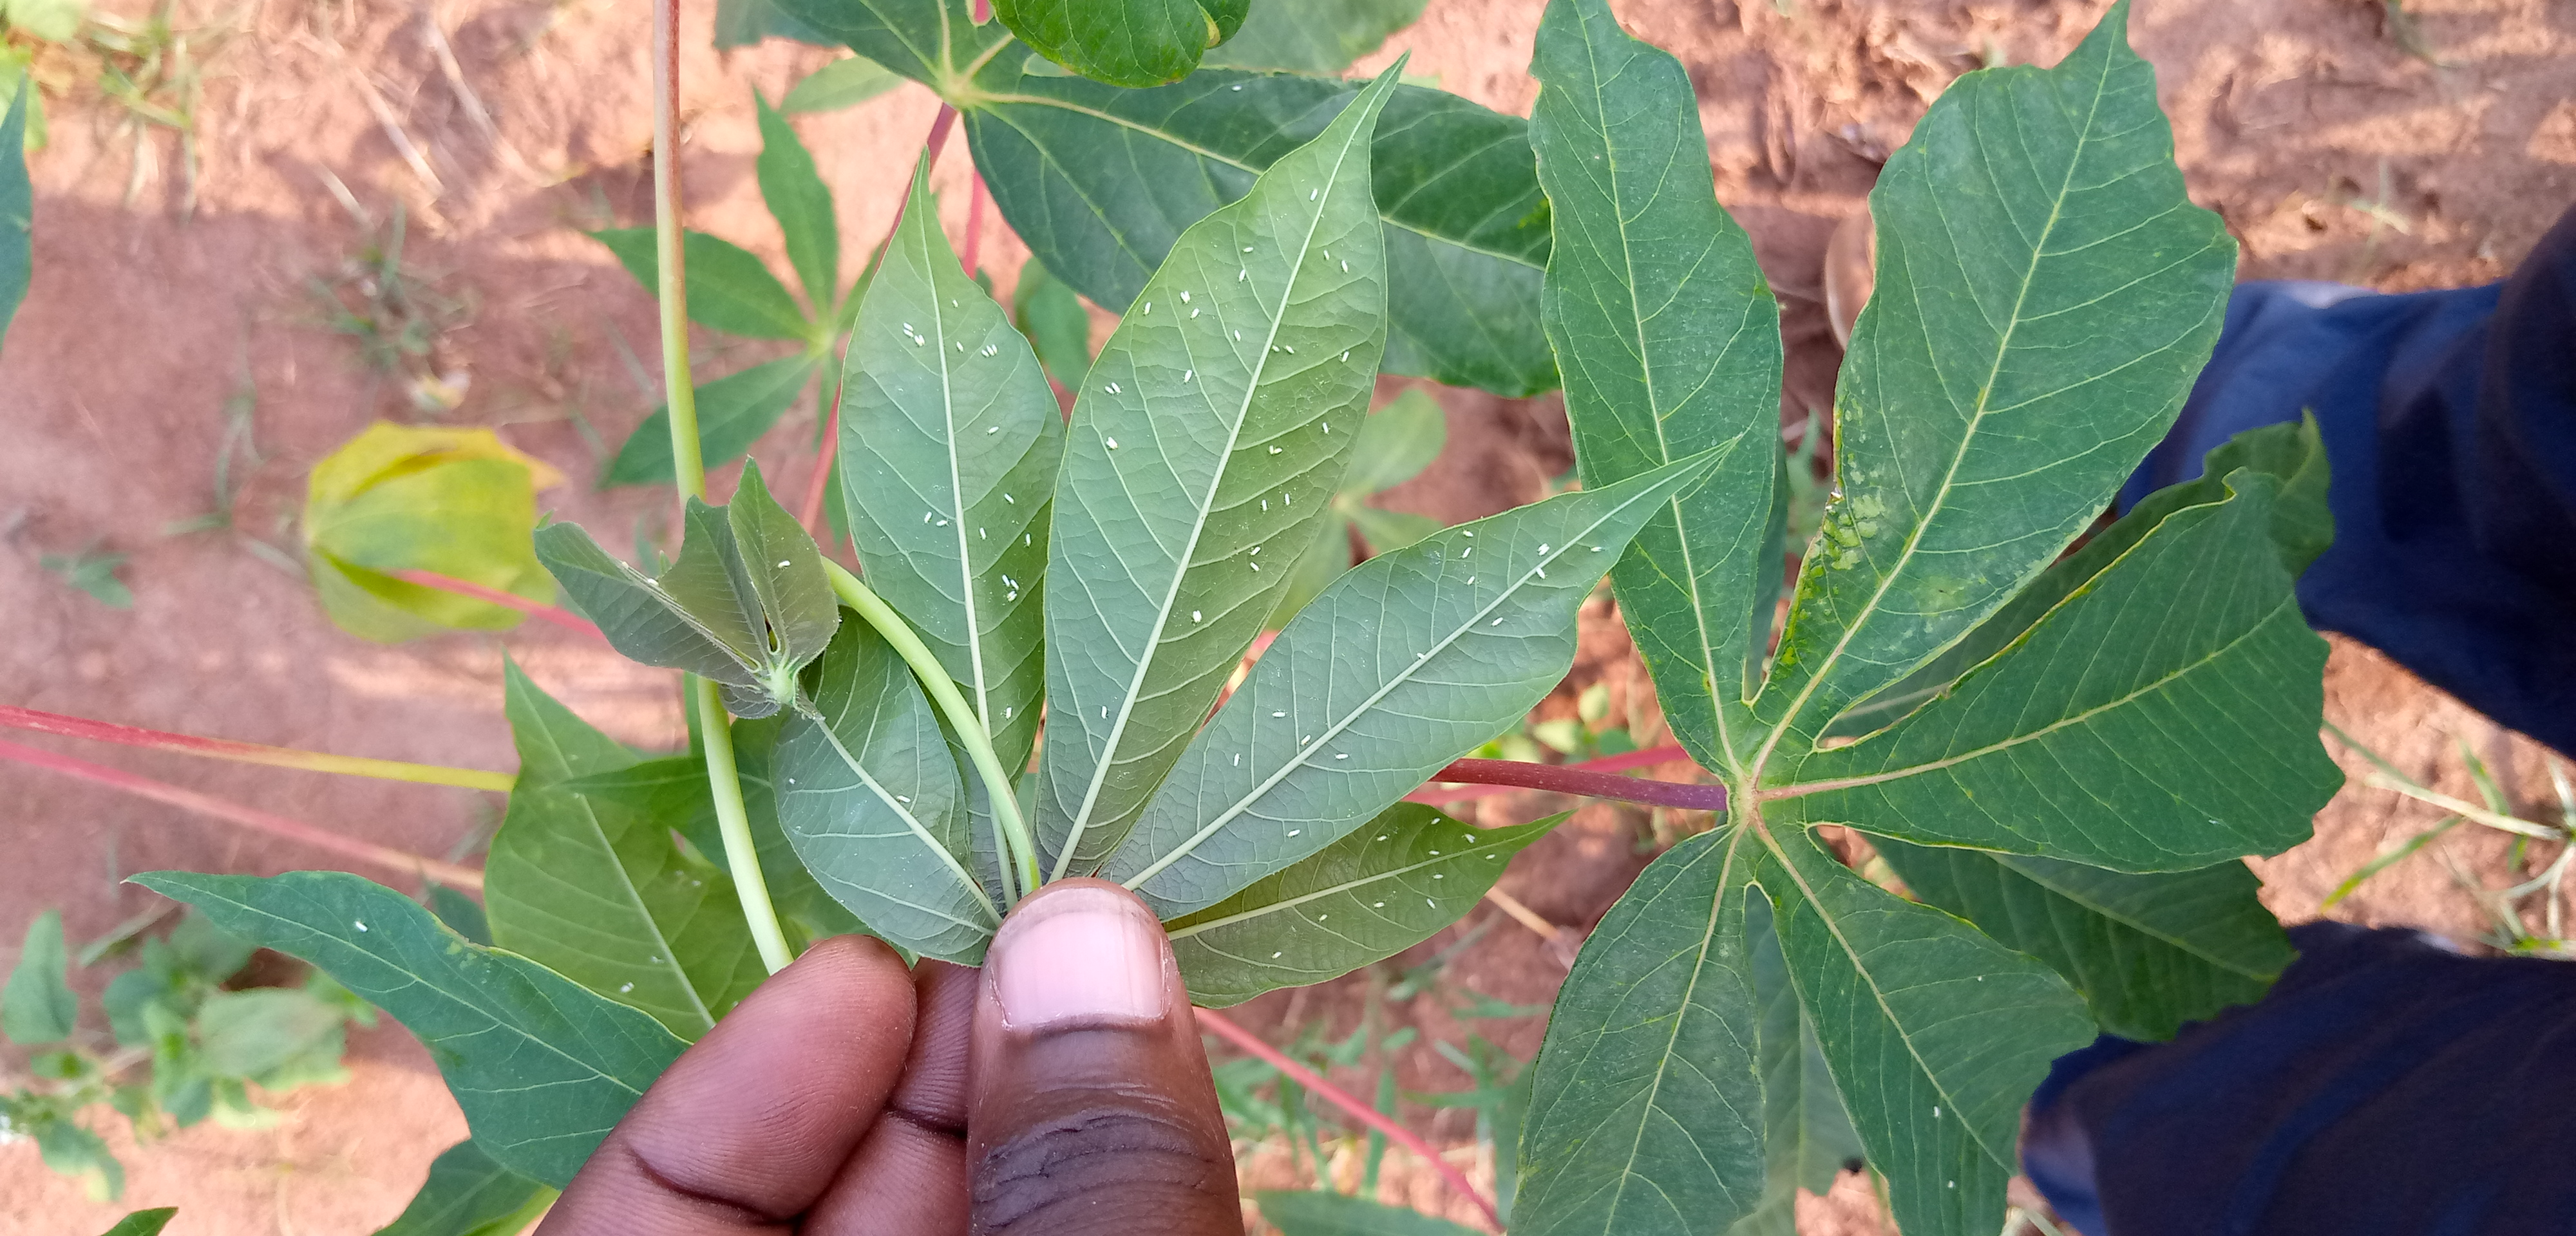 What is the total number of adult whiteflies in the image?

82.